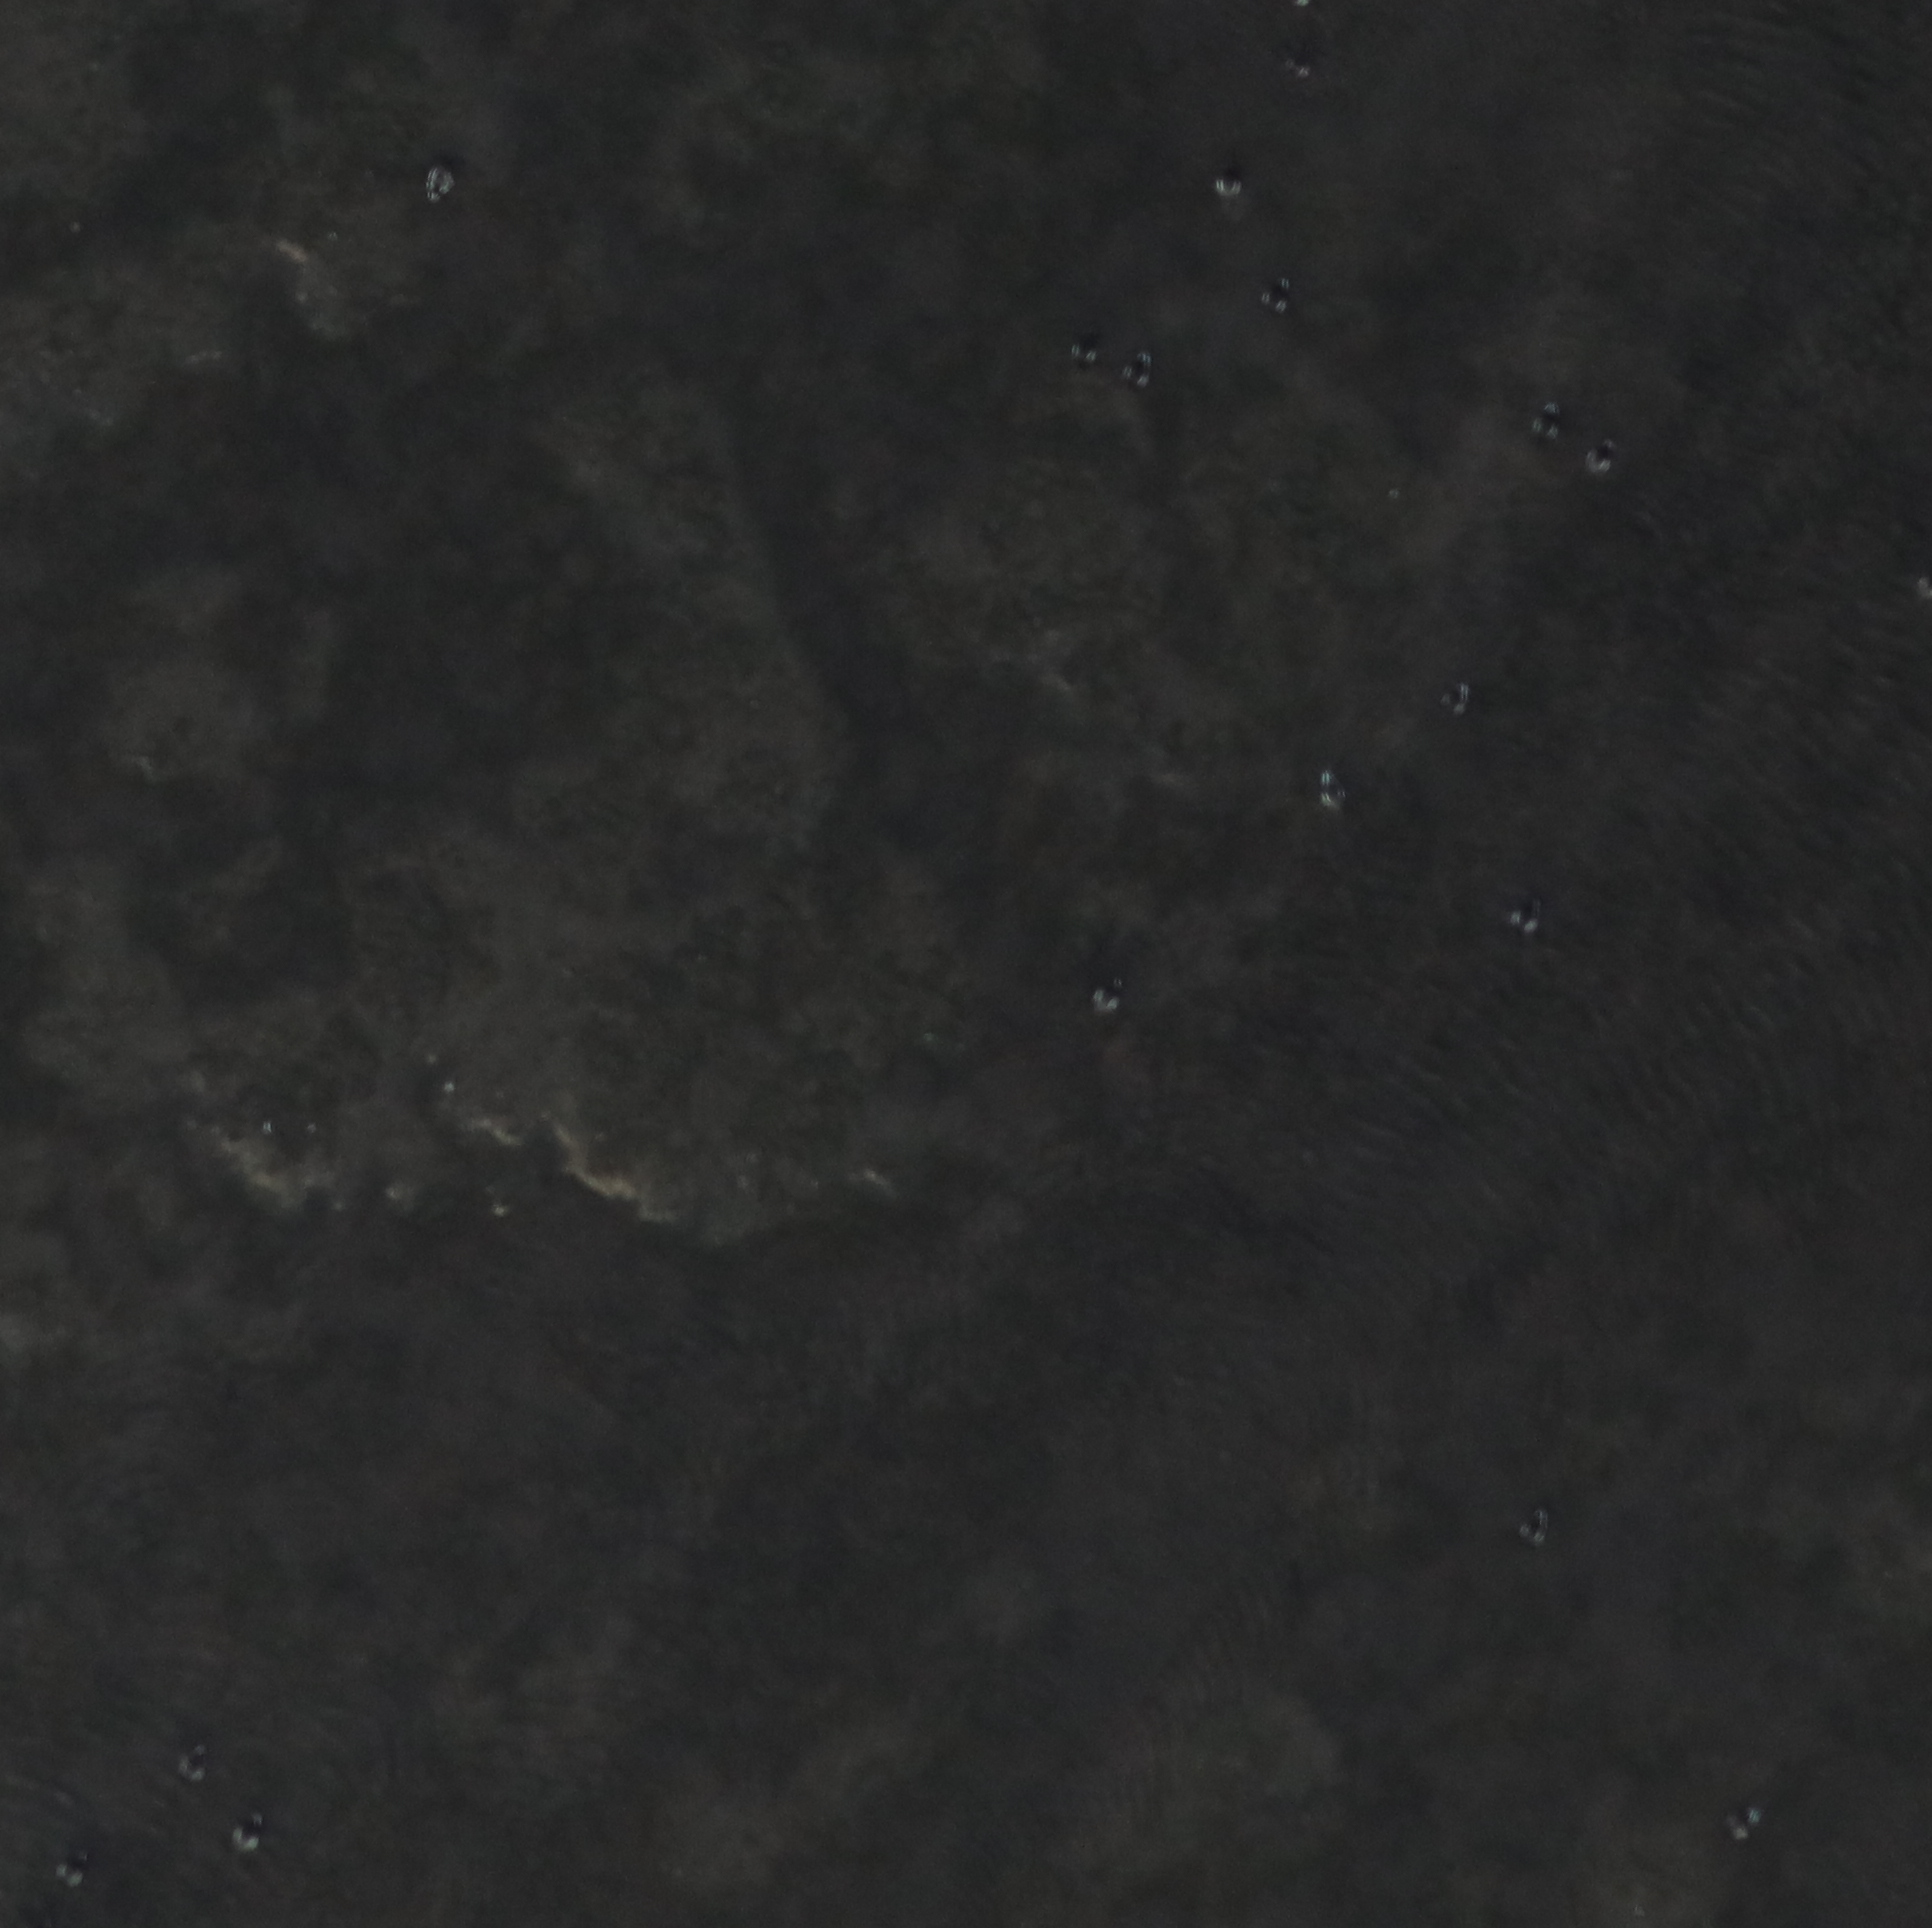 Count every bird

17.